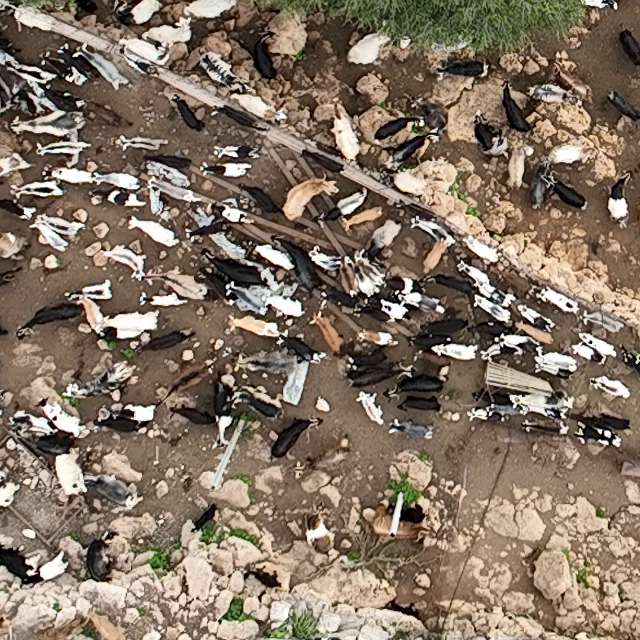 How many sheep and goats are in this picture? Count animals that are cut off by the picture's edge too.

164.